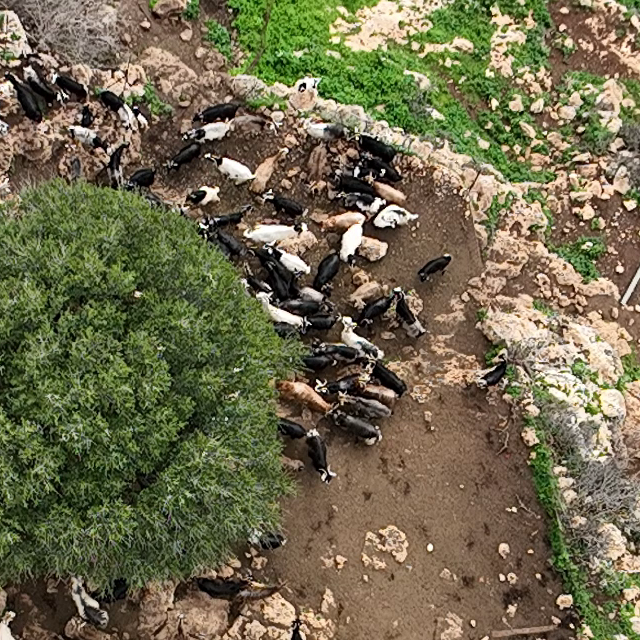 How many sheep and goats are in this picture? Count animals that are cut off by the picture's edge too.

75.